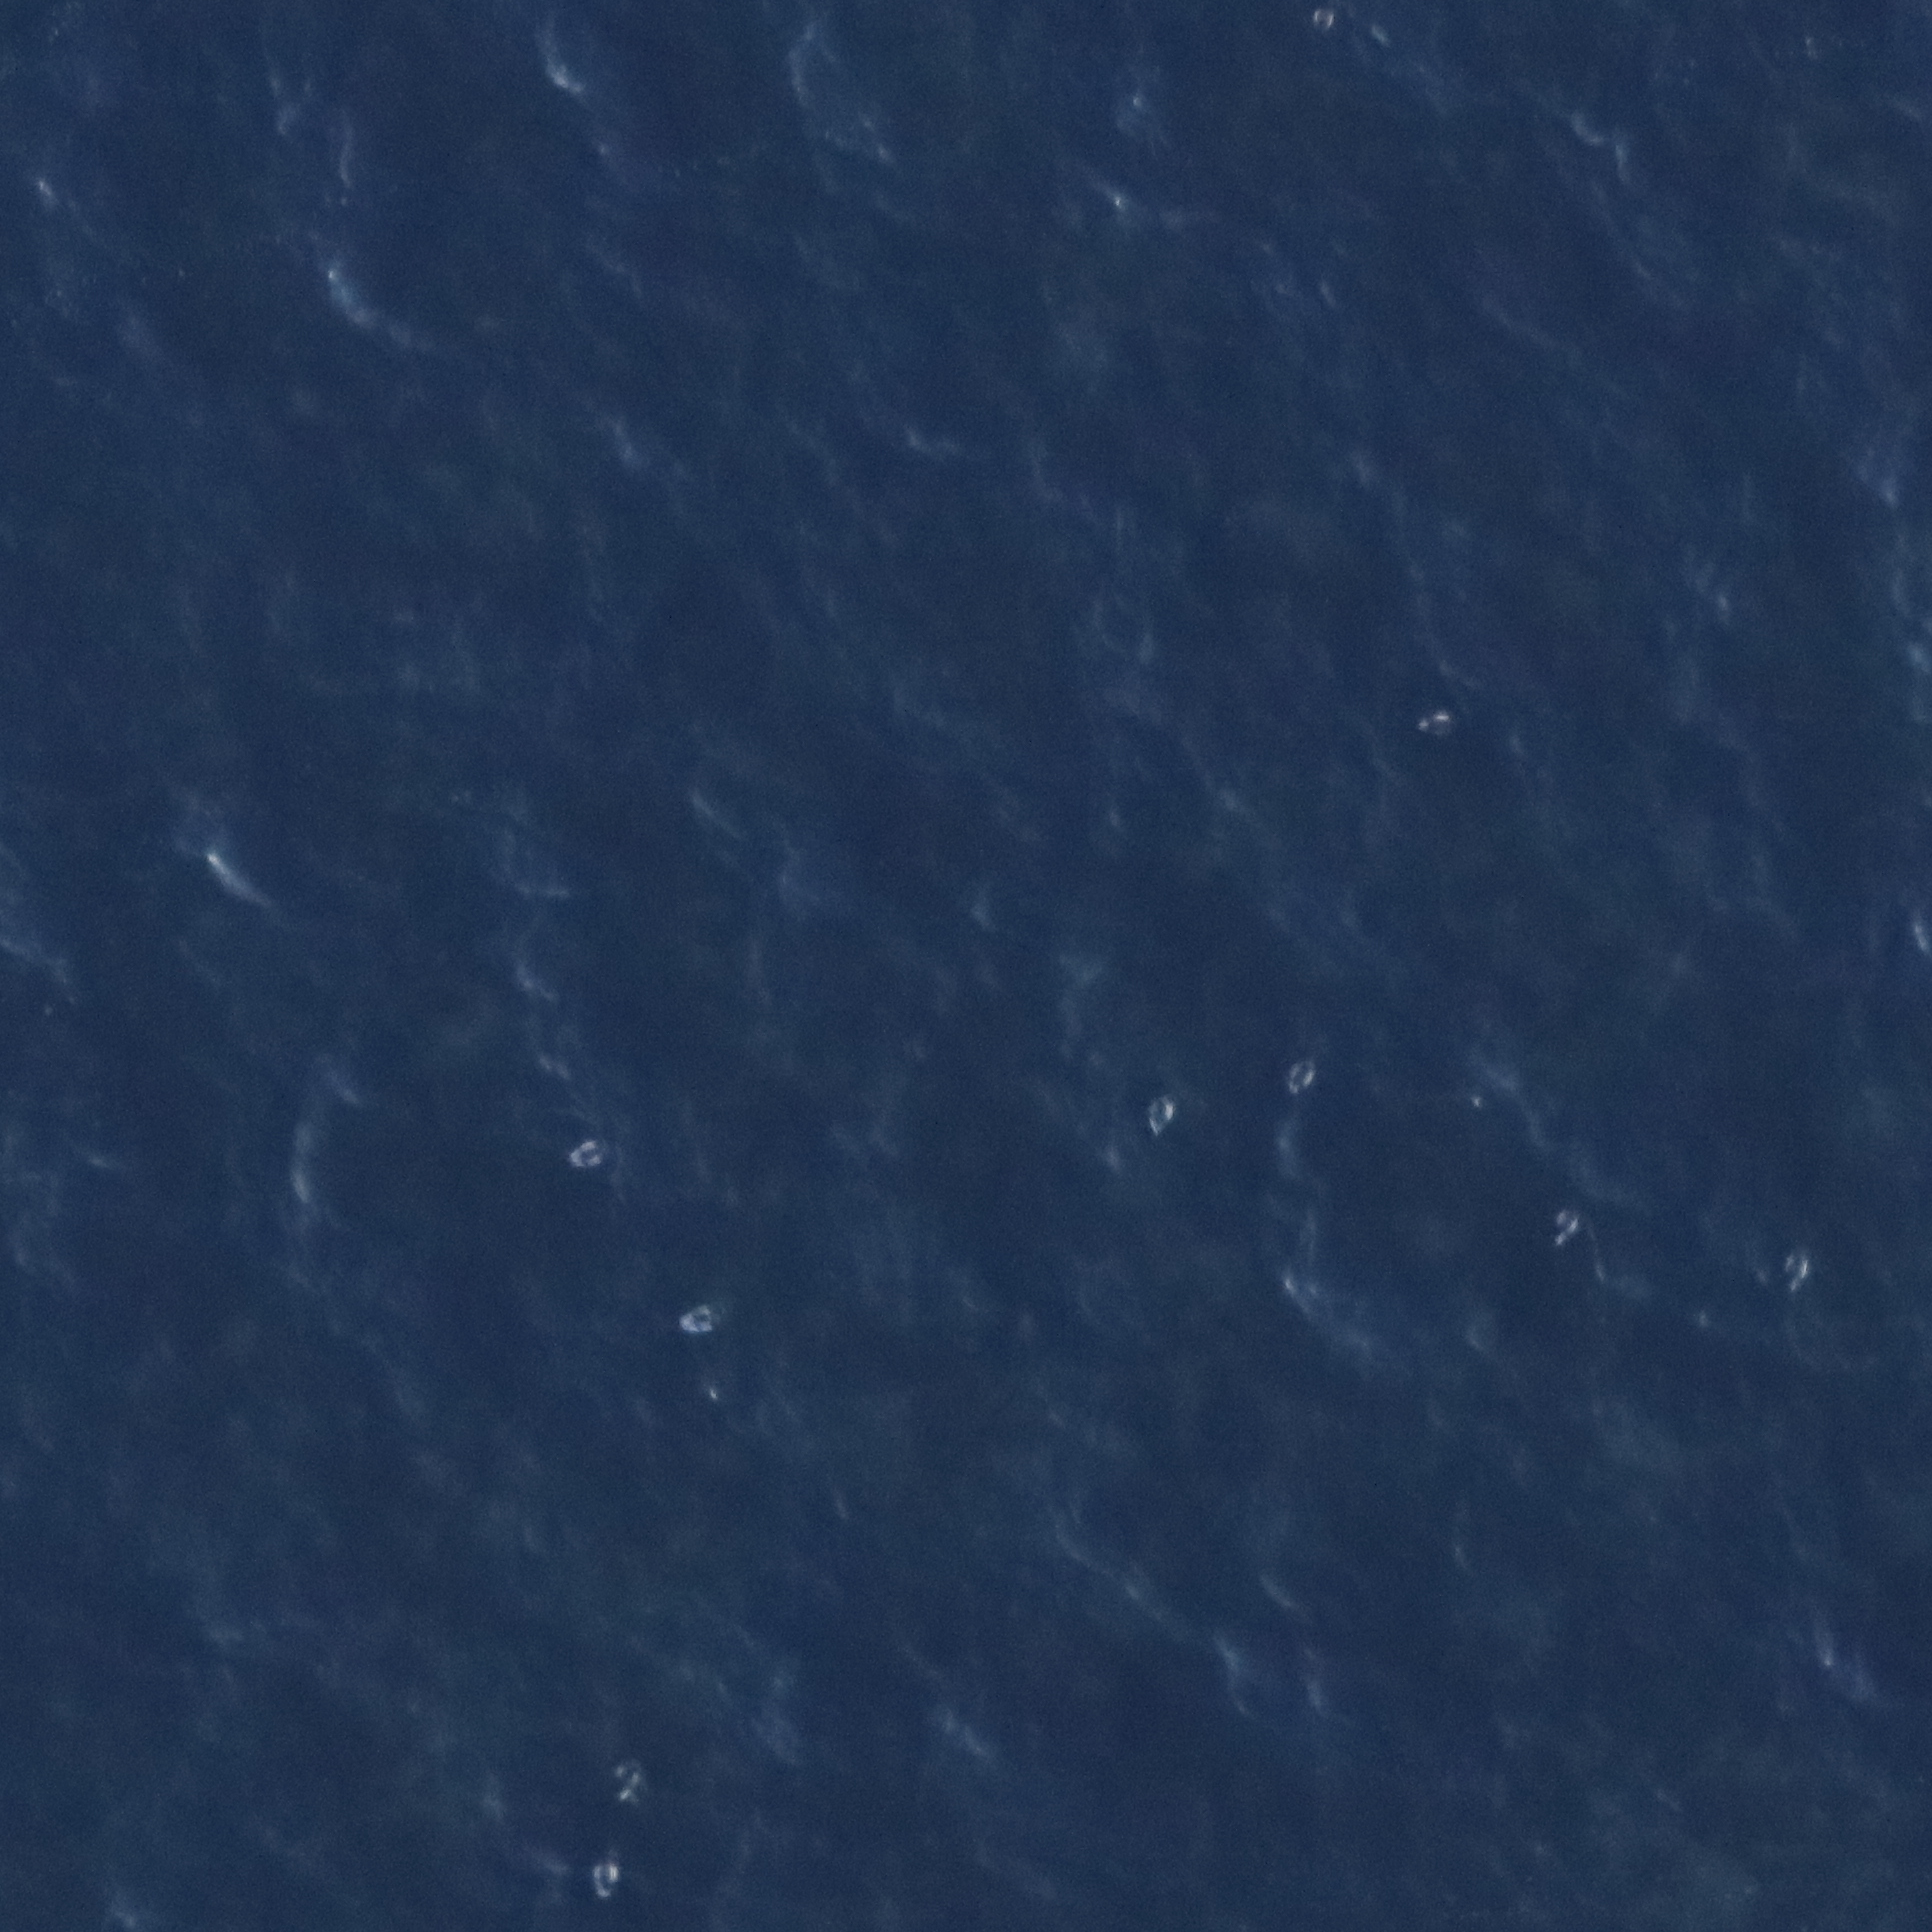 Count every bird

10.